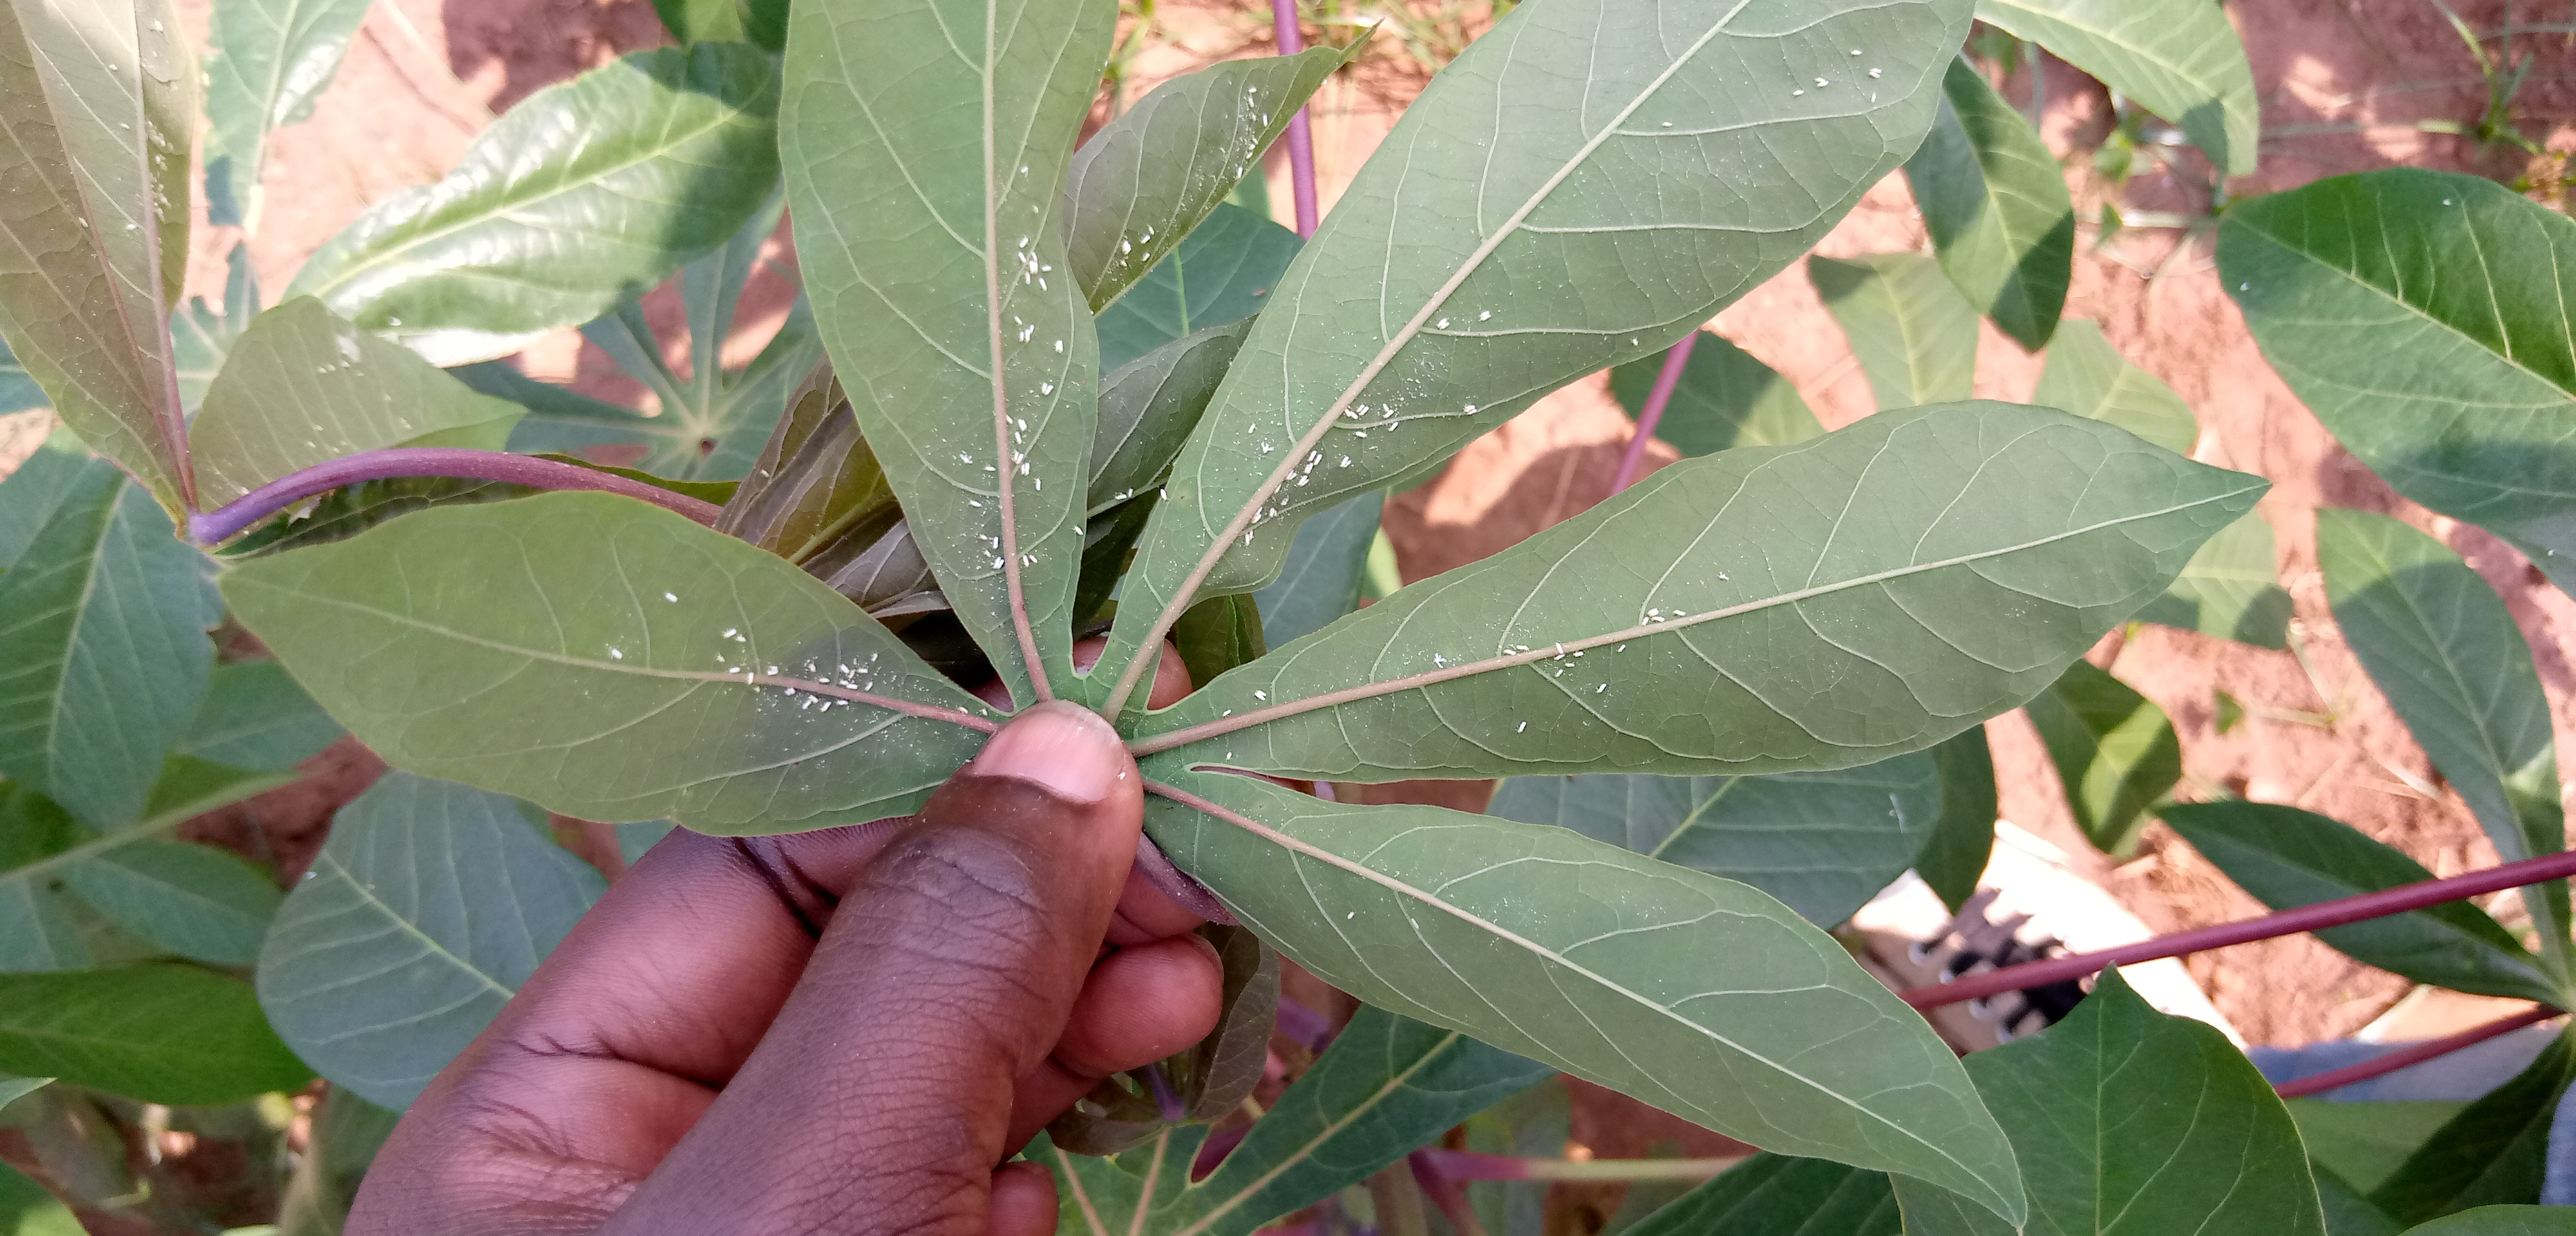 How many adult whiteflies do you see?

107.